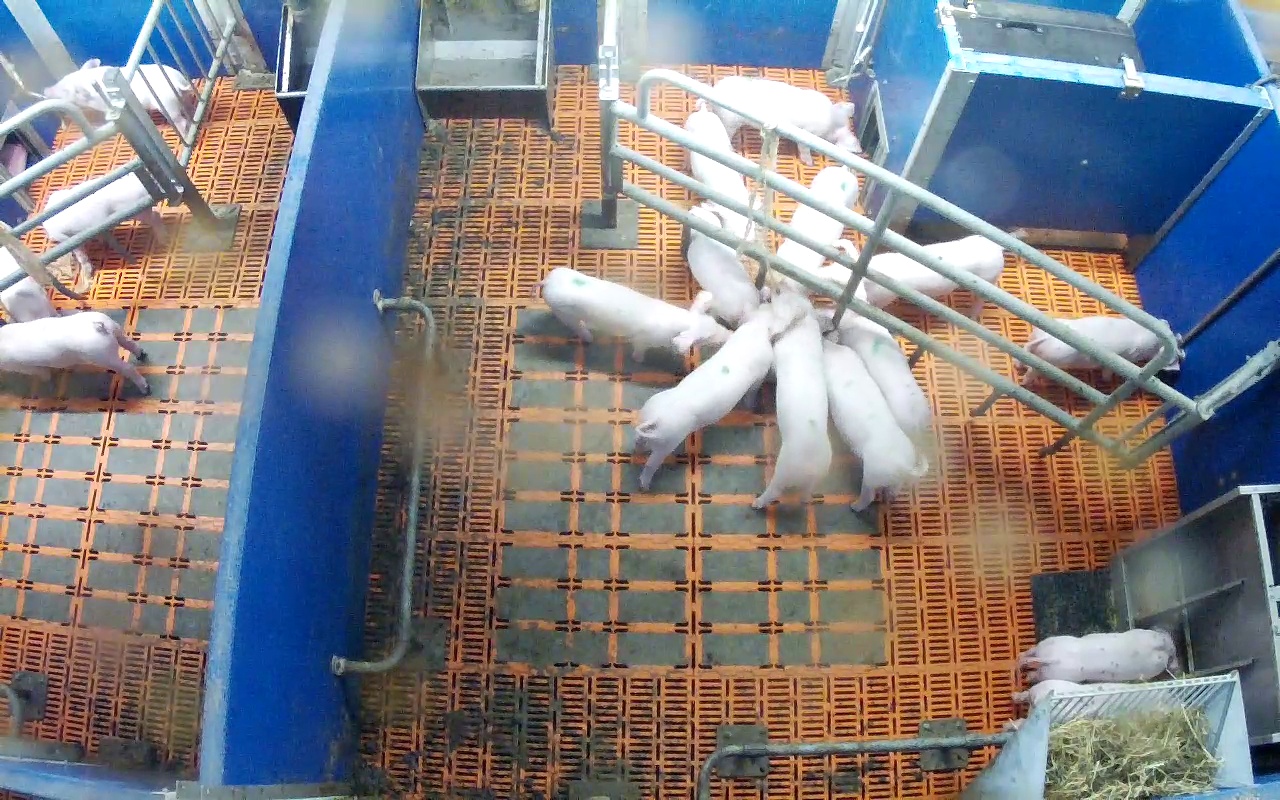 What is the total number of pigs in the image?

17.